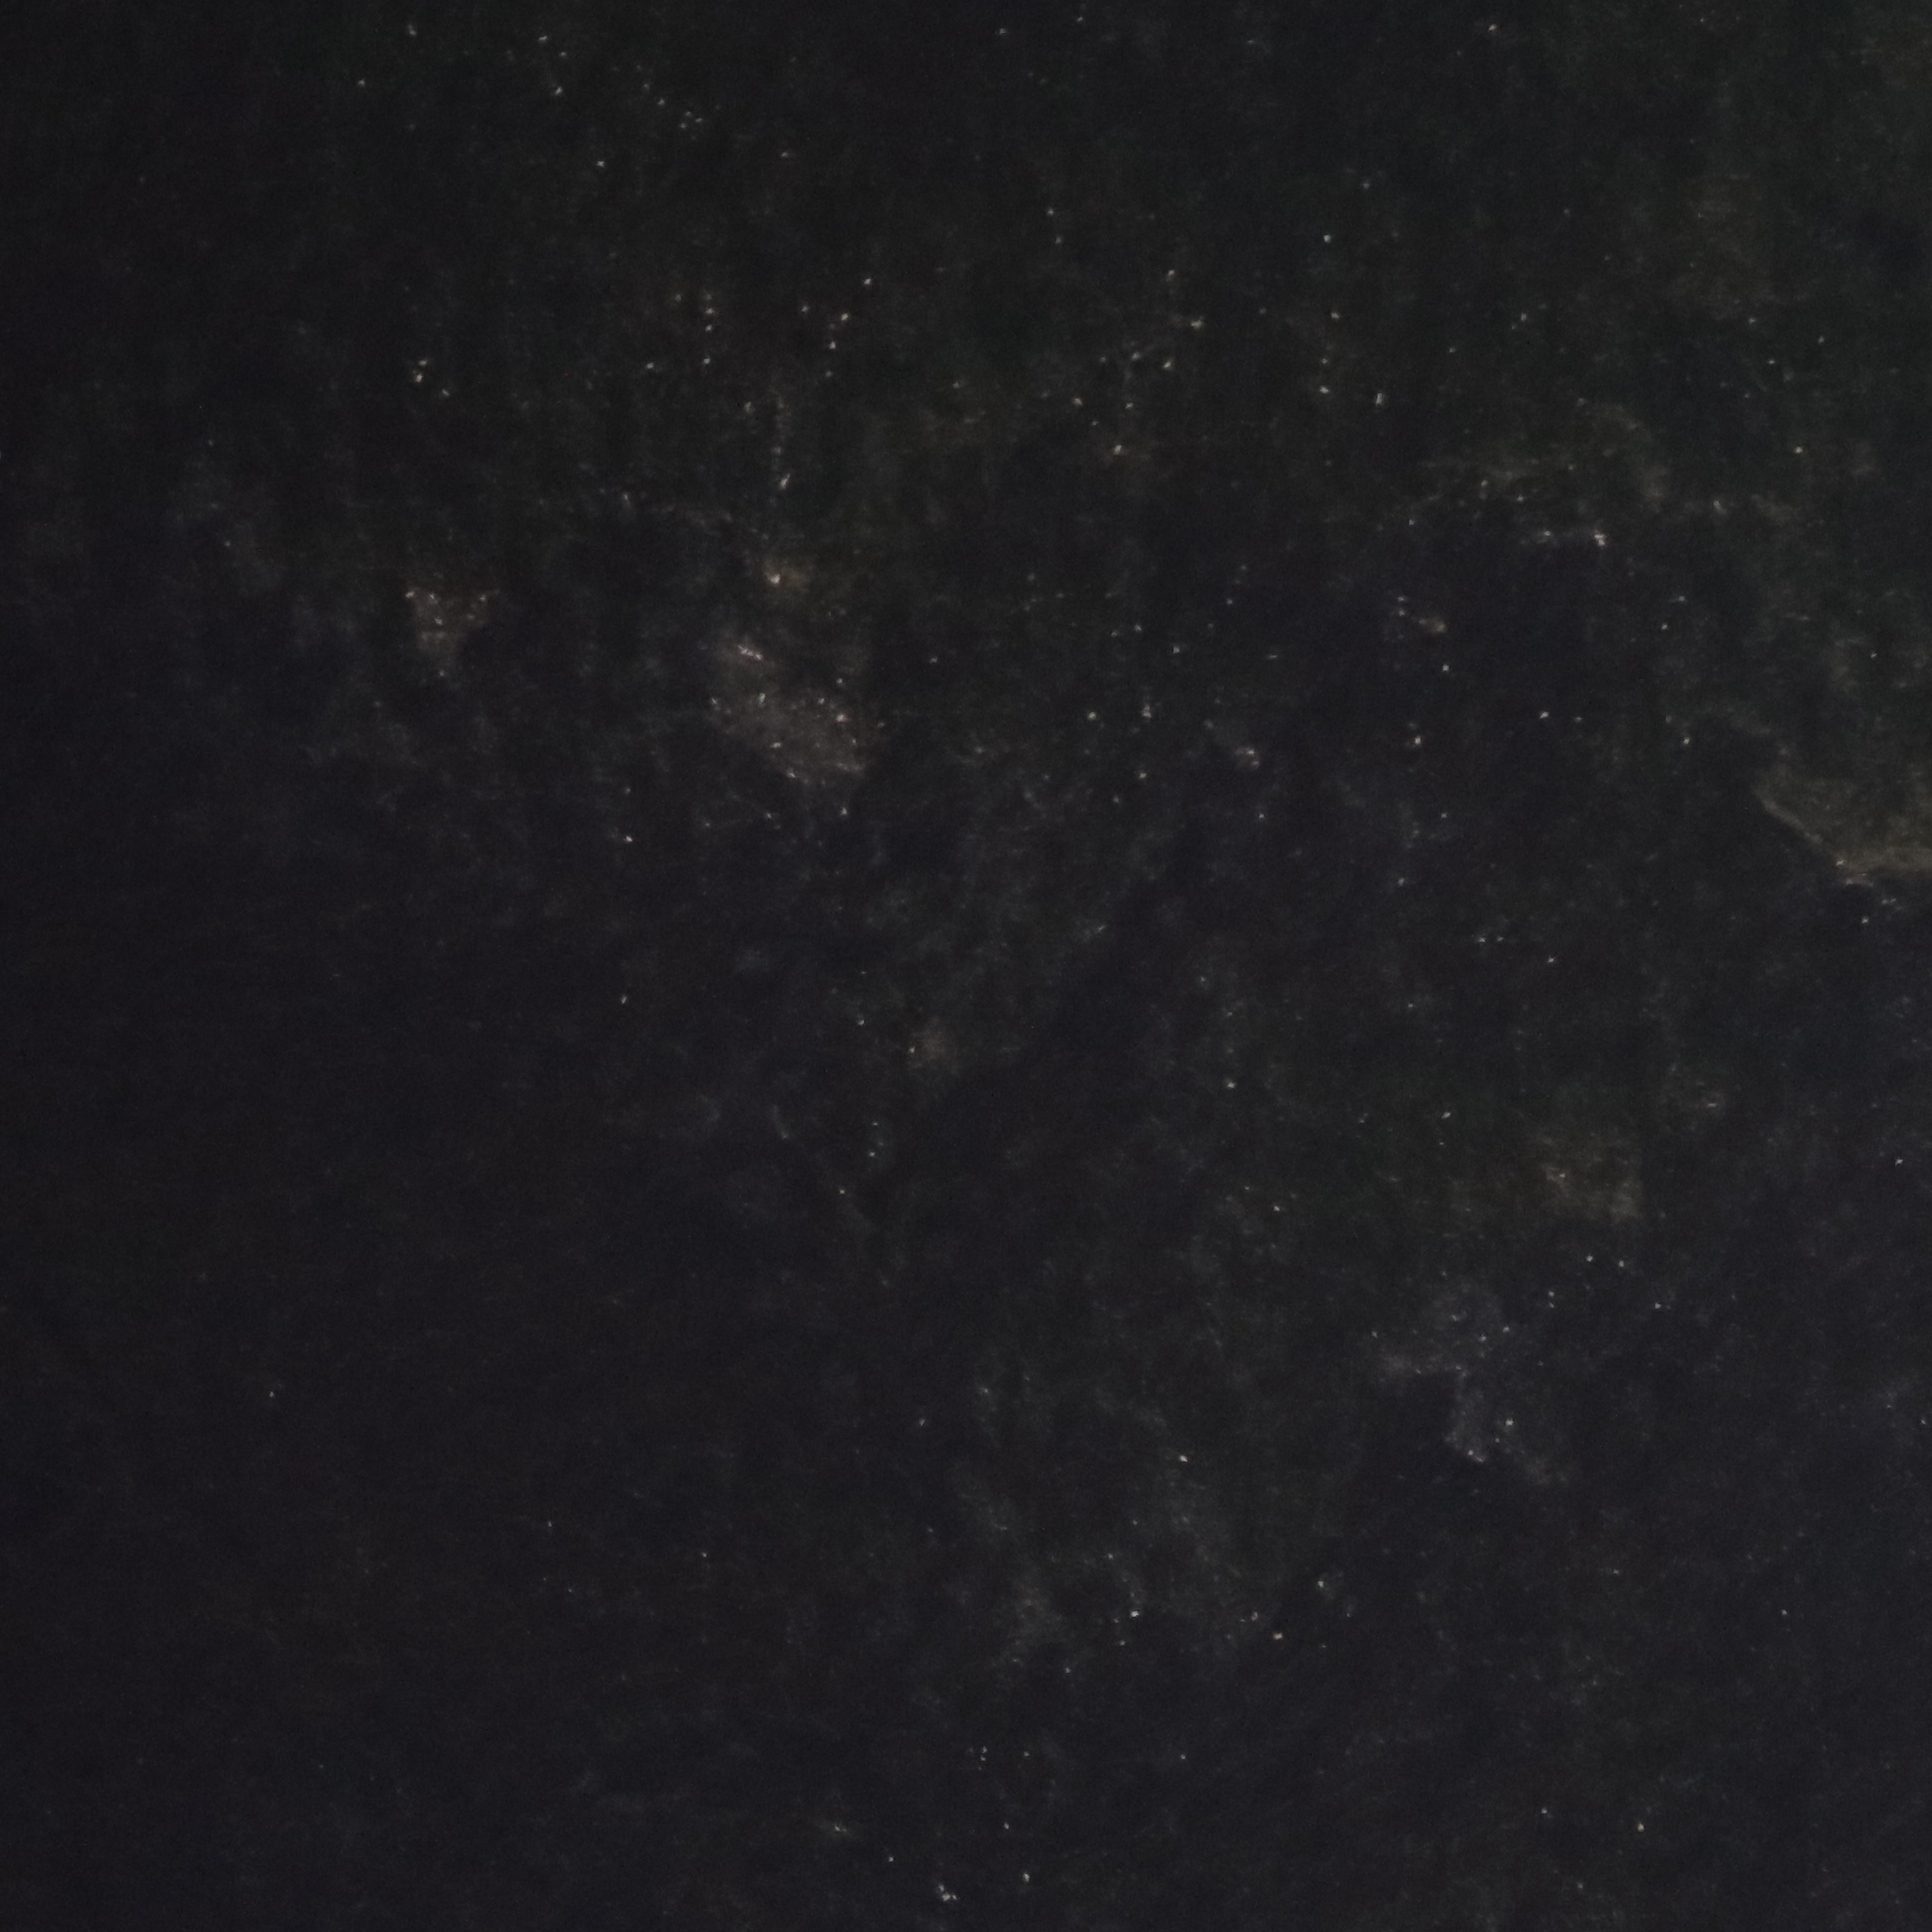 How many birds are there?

0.